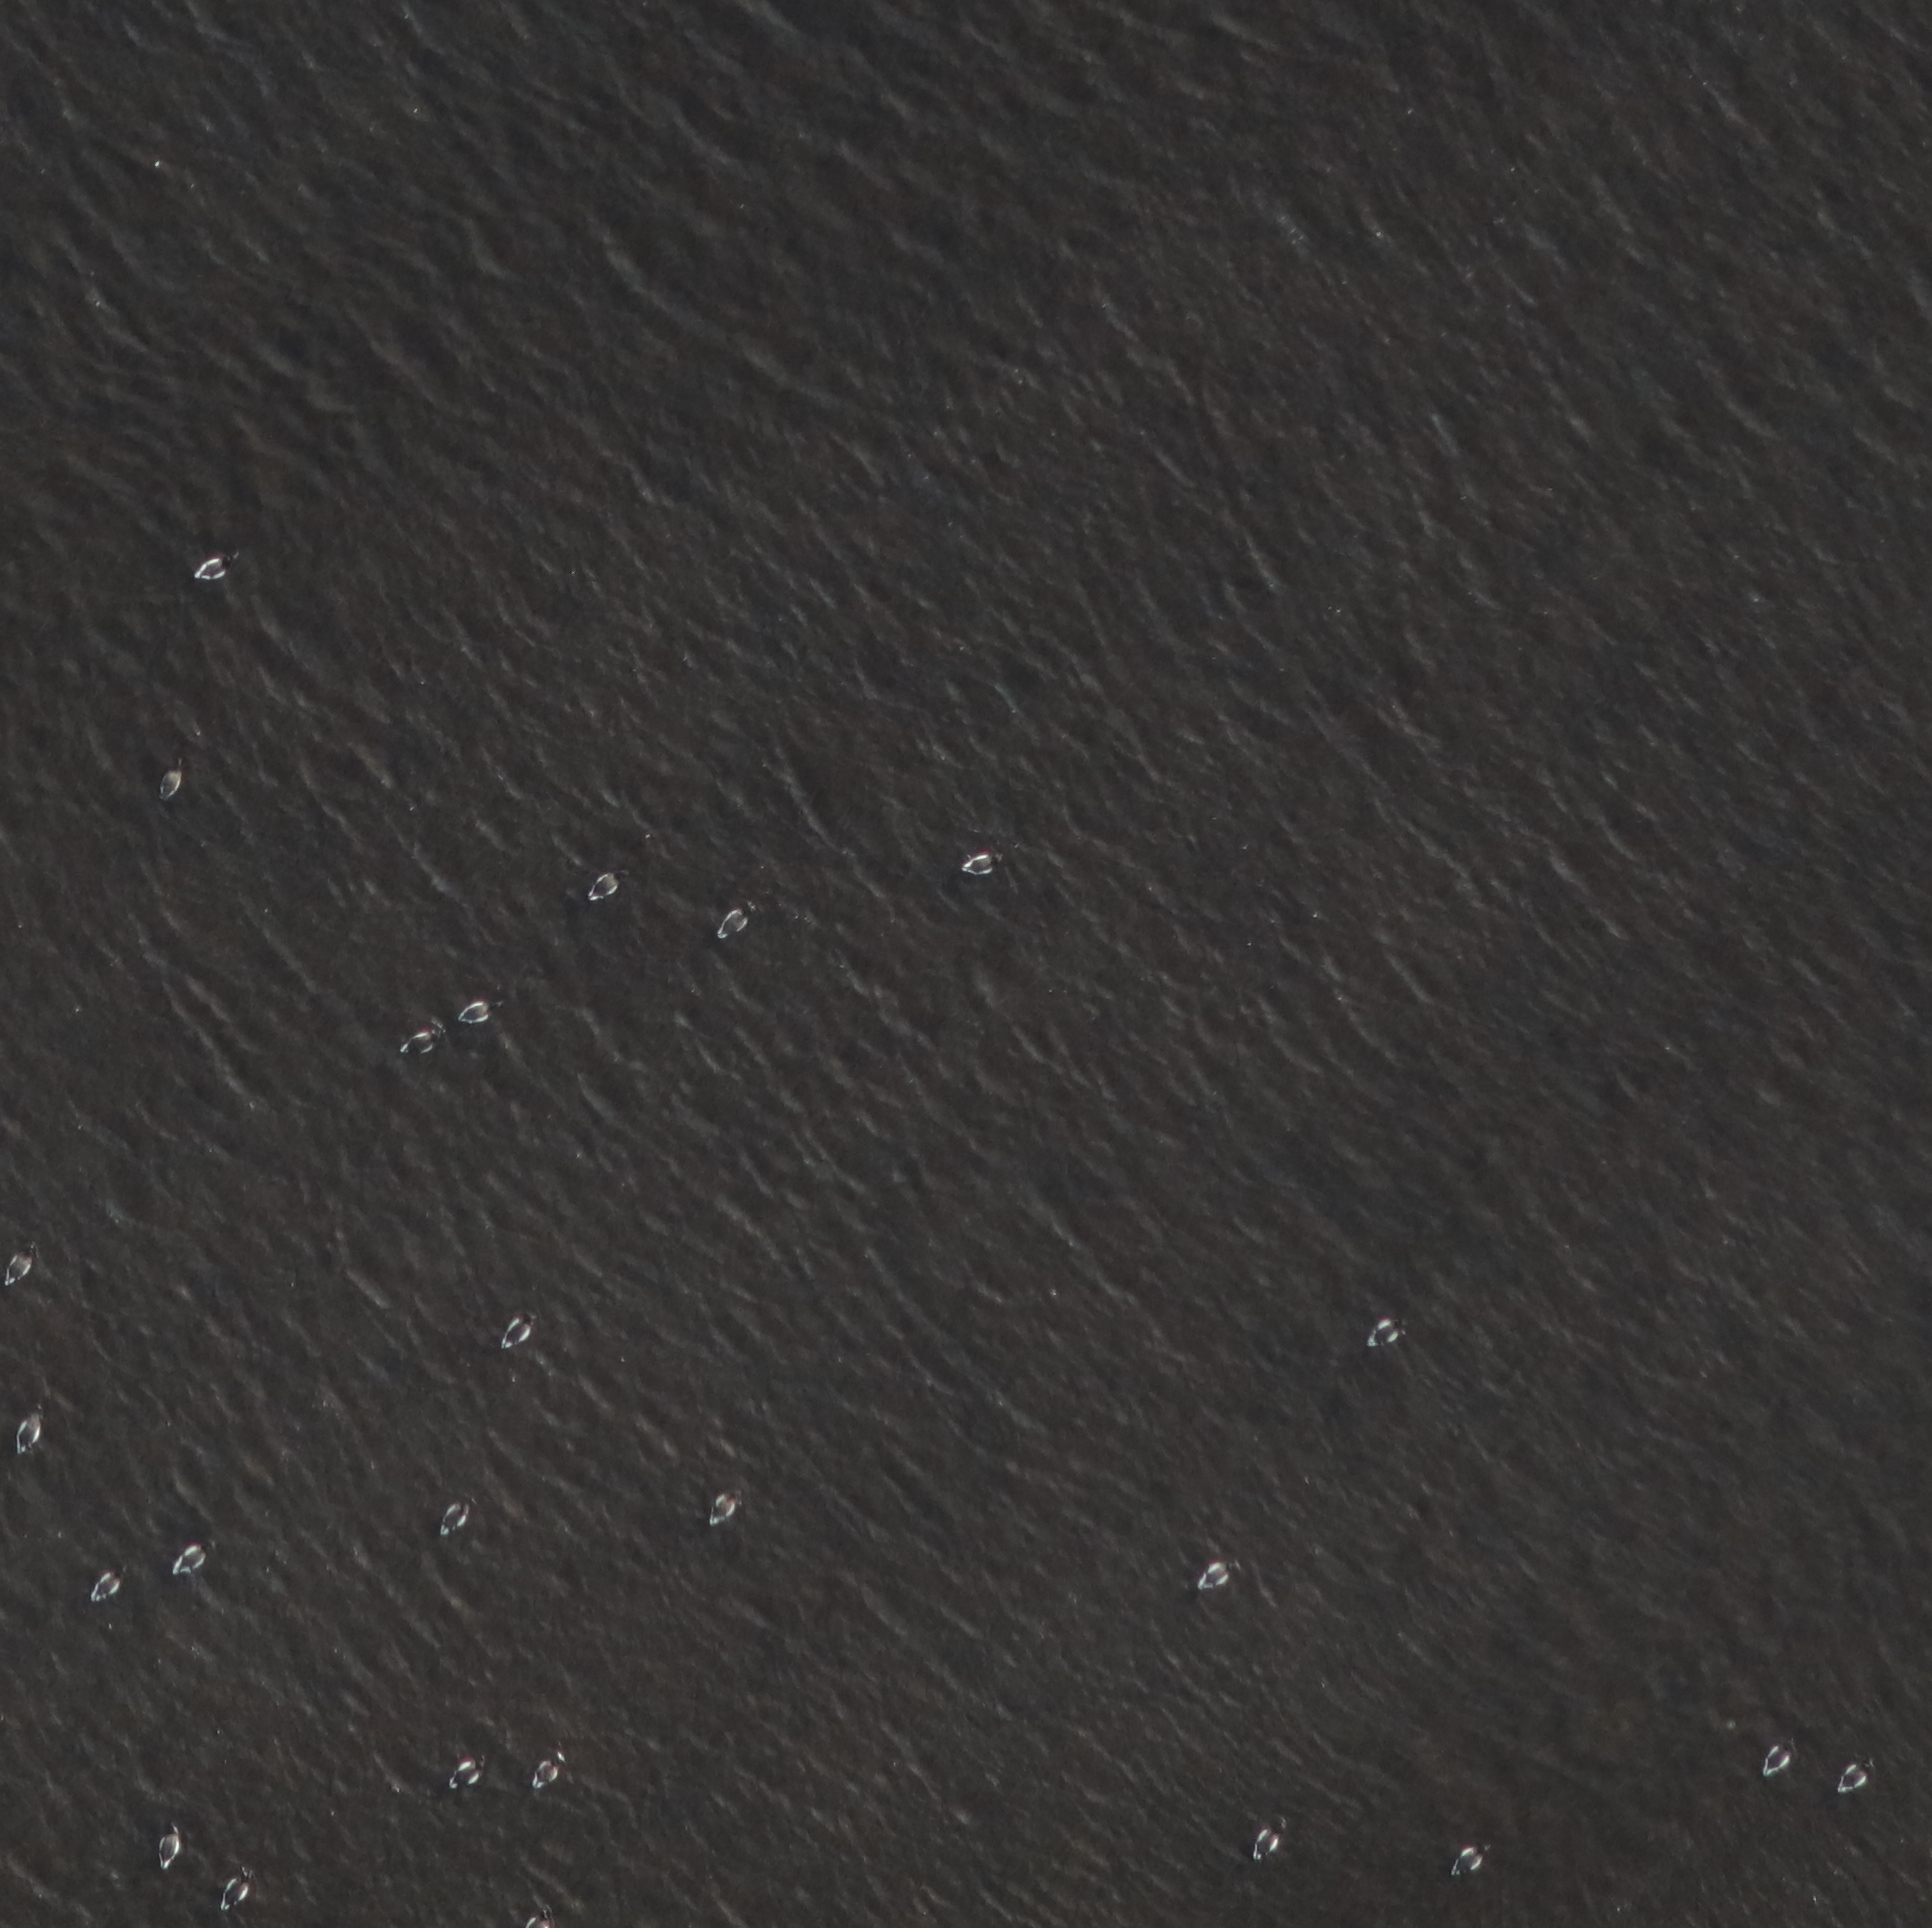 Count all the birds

24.